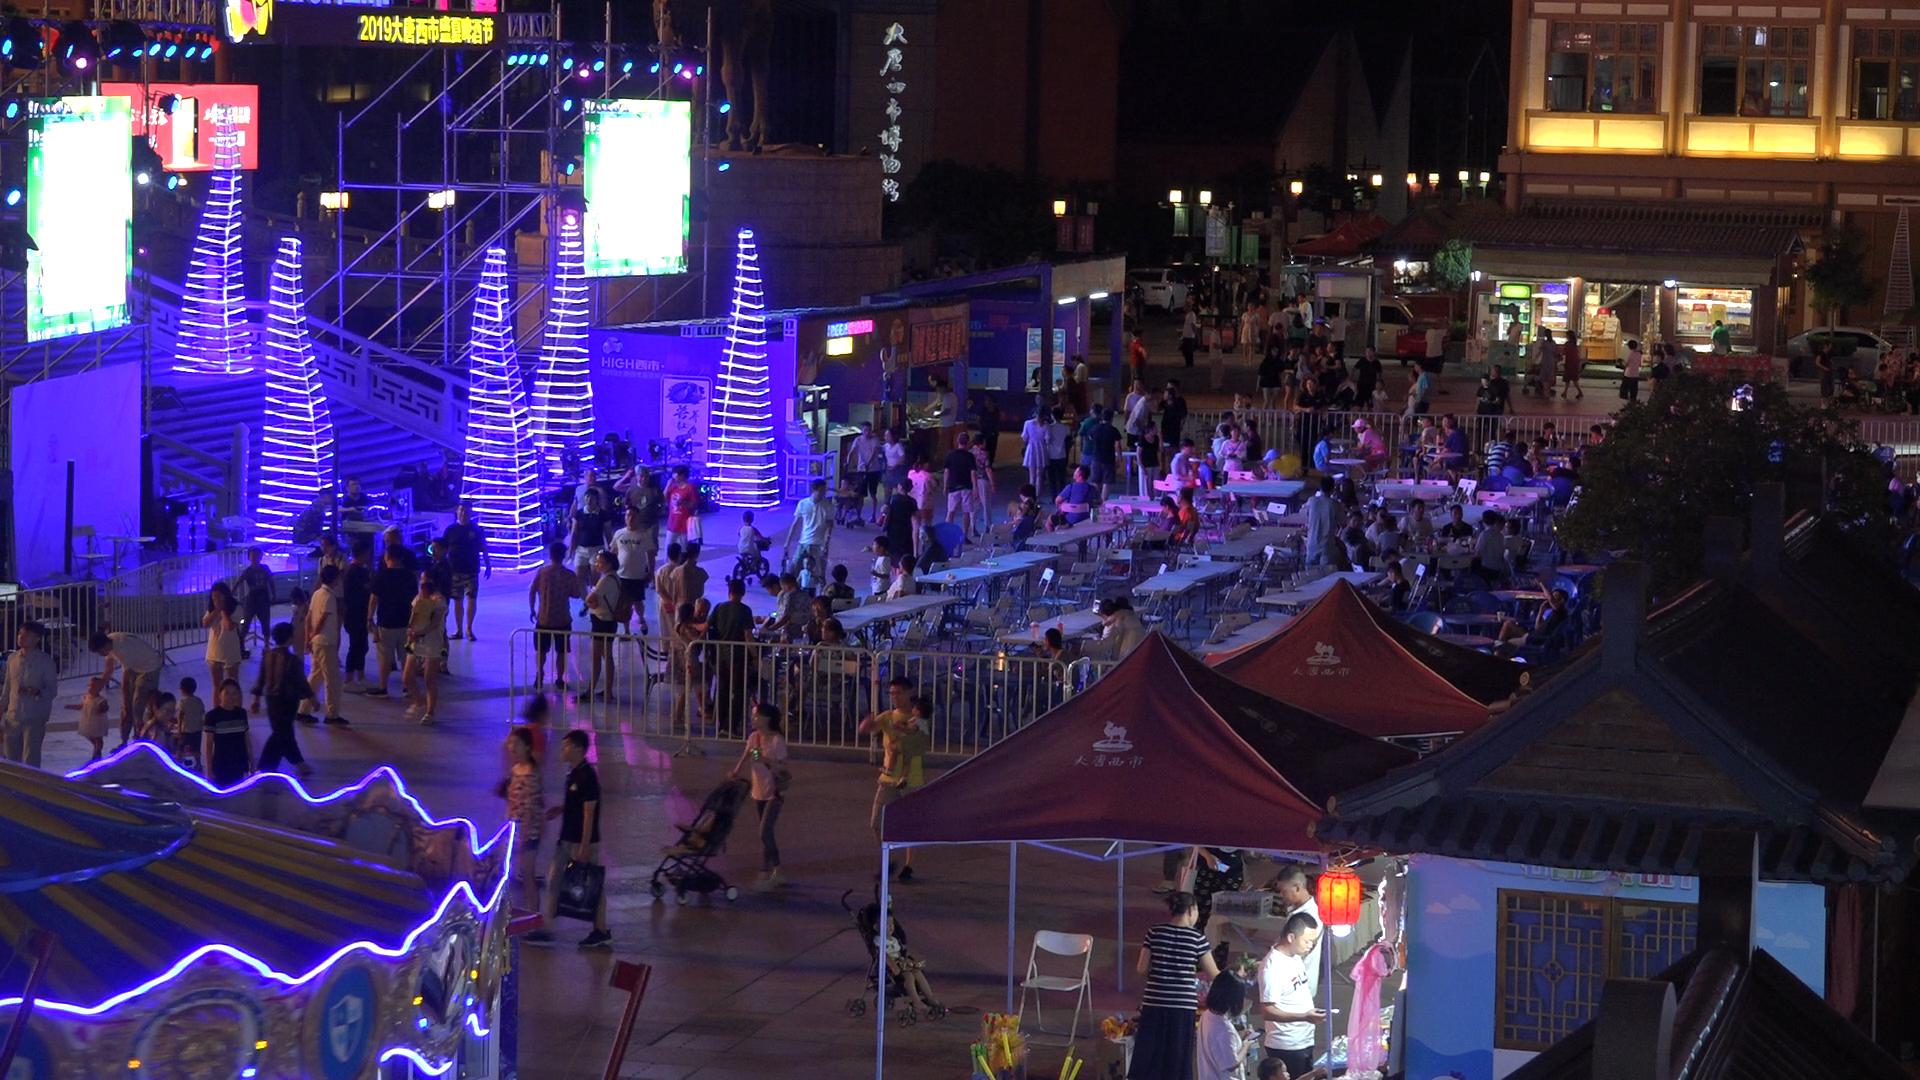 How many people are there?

148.